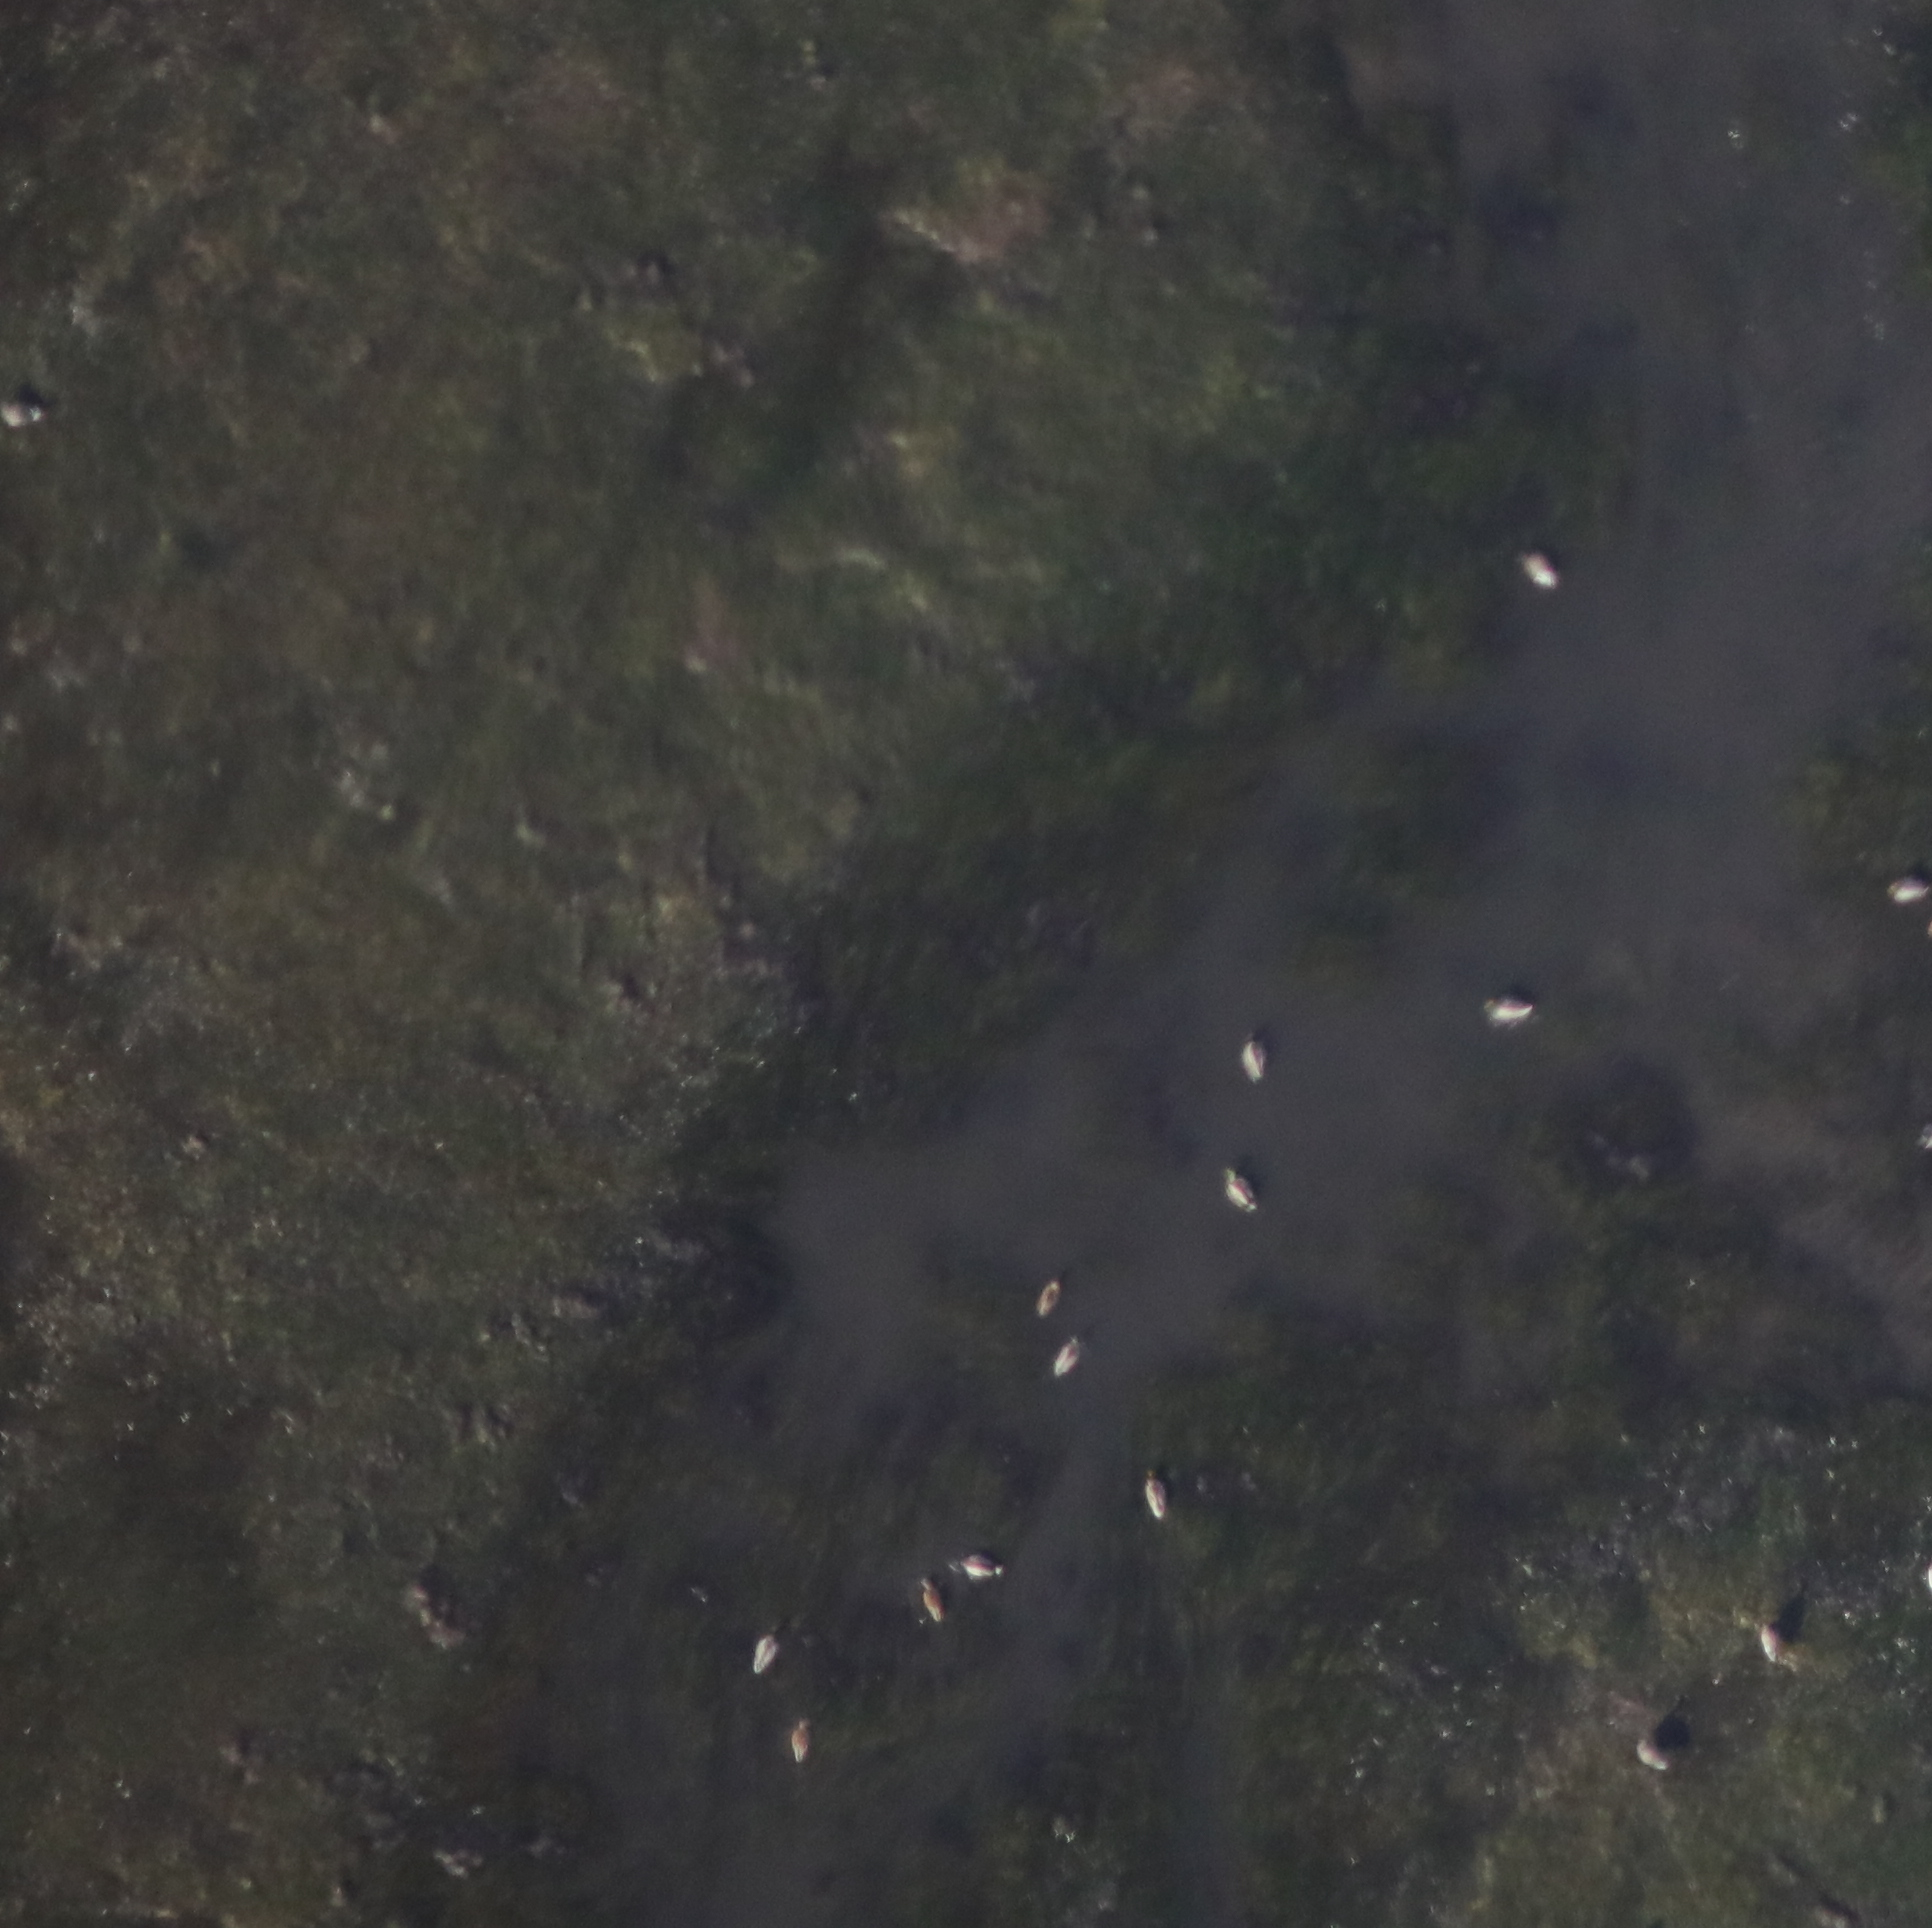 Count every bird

14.